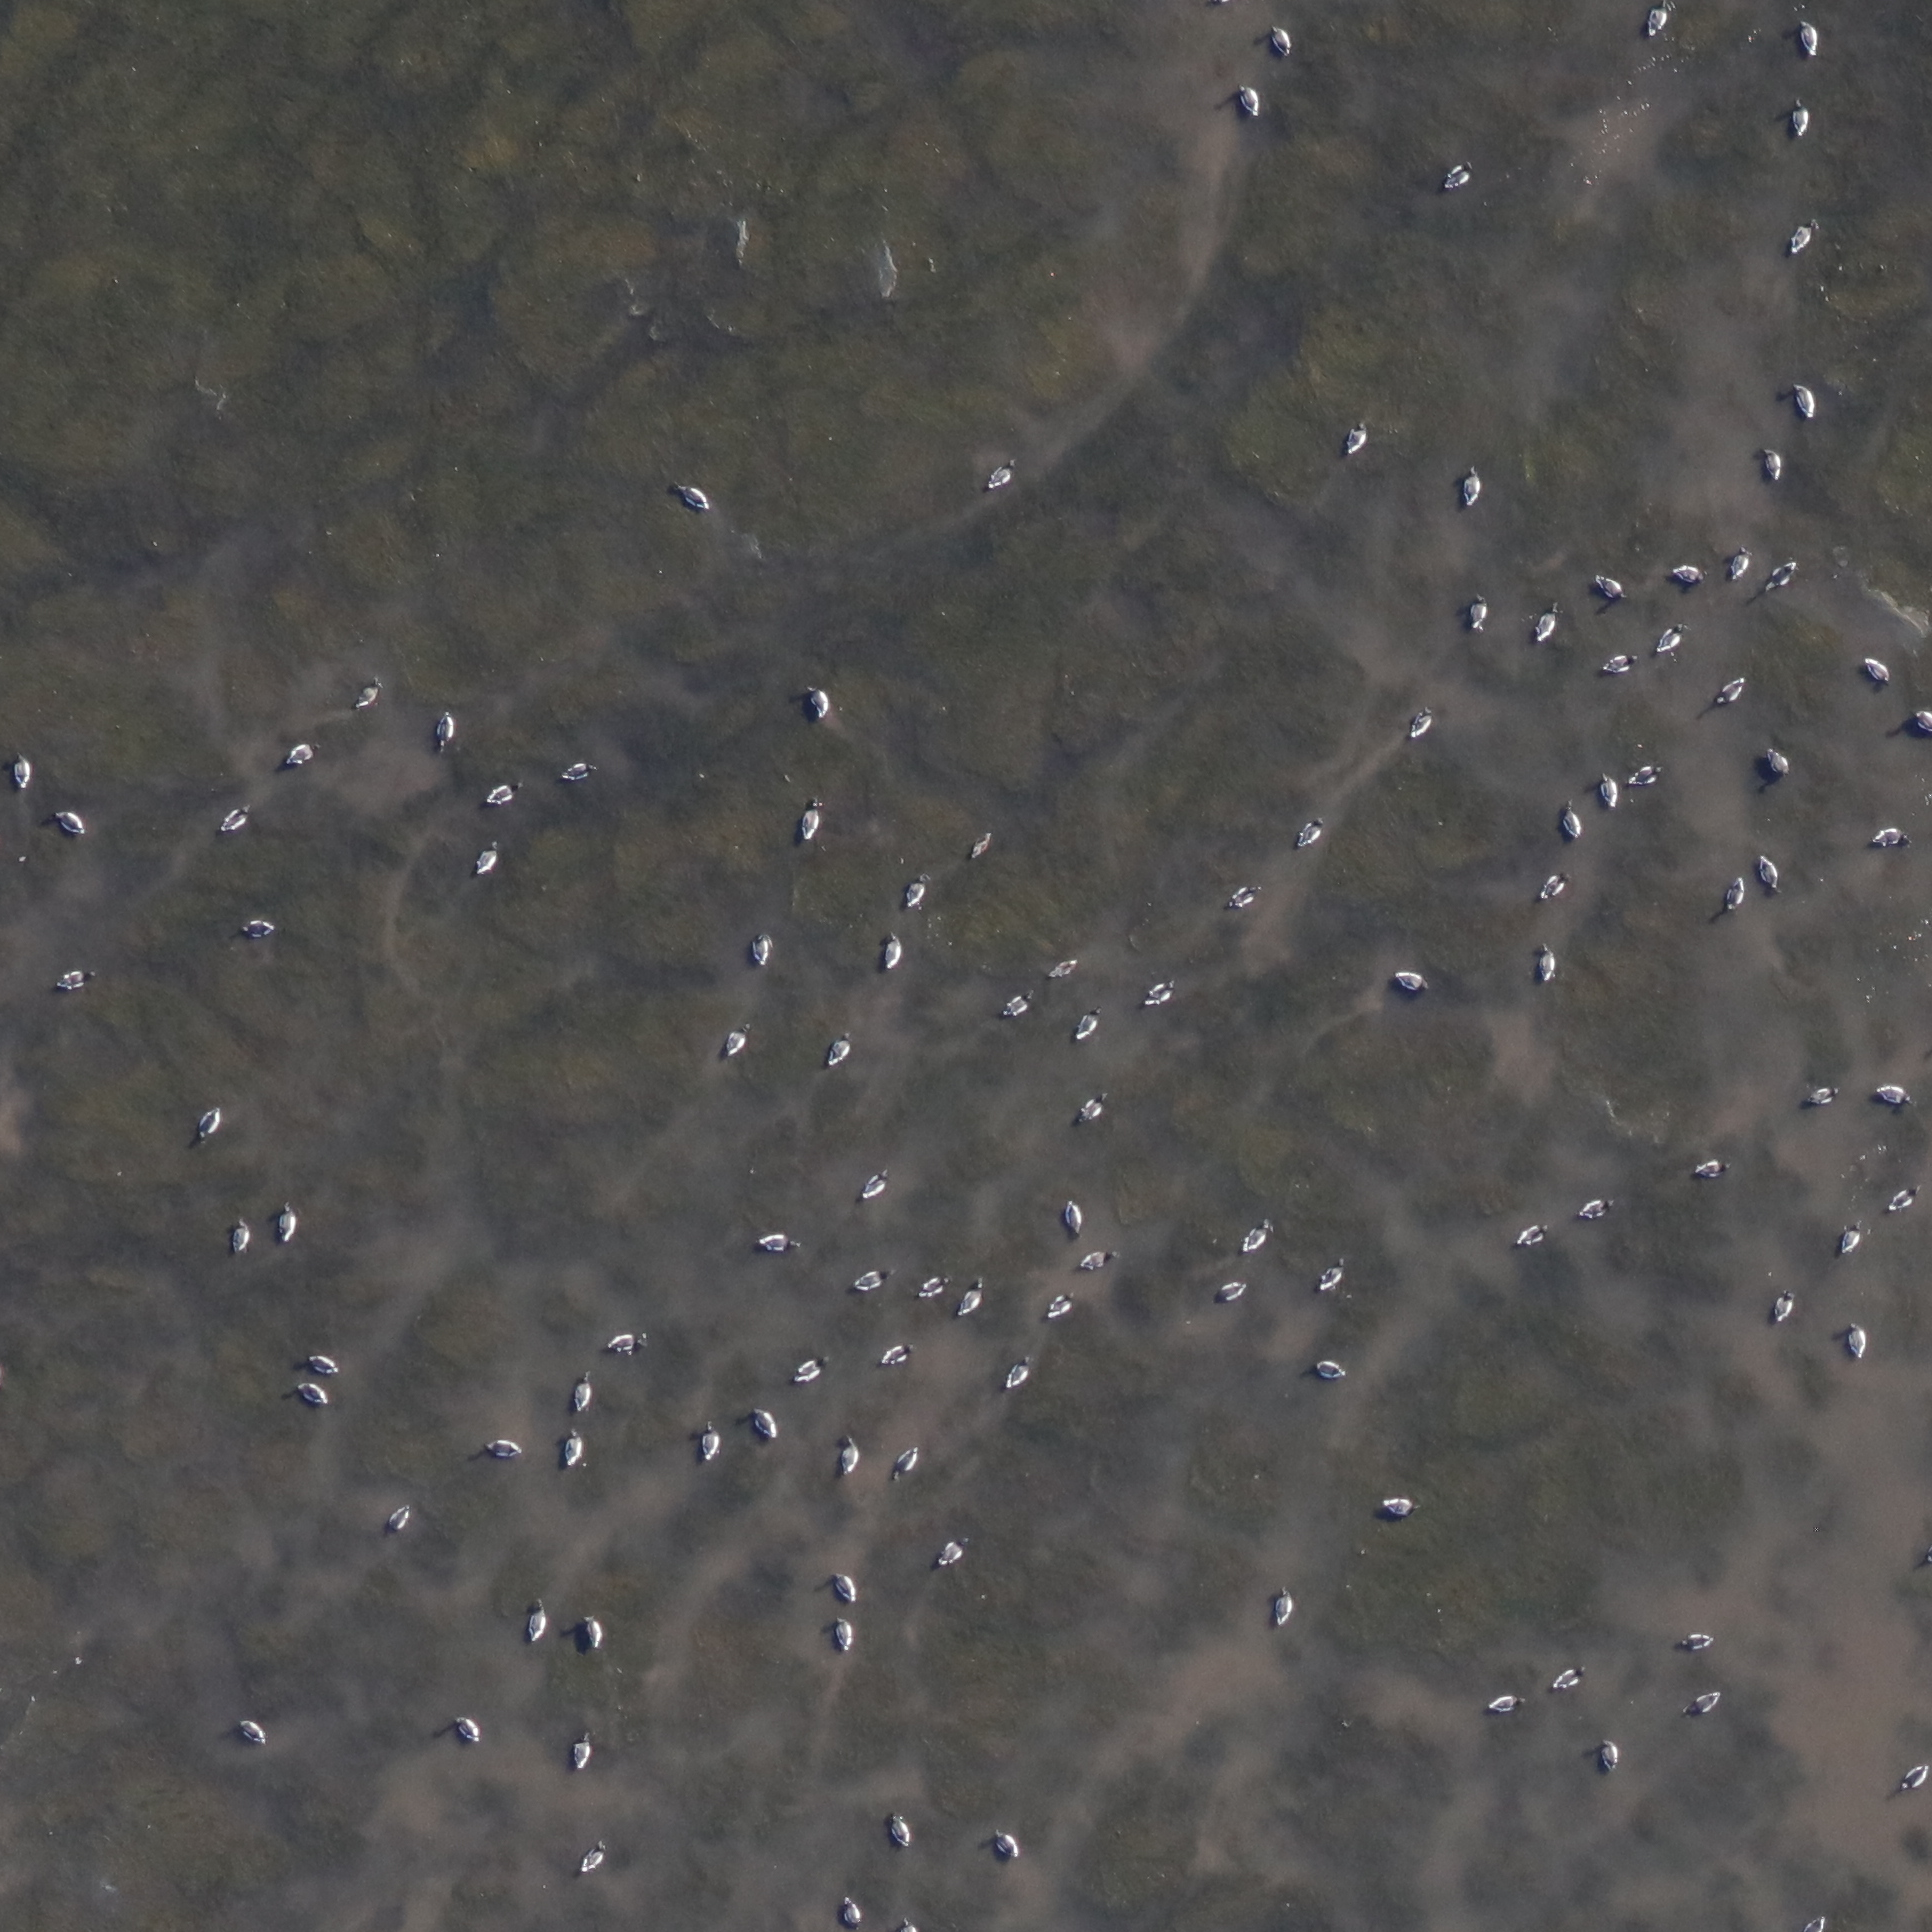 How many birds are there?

120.